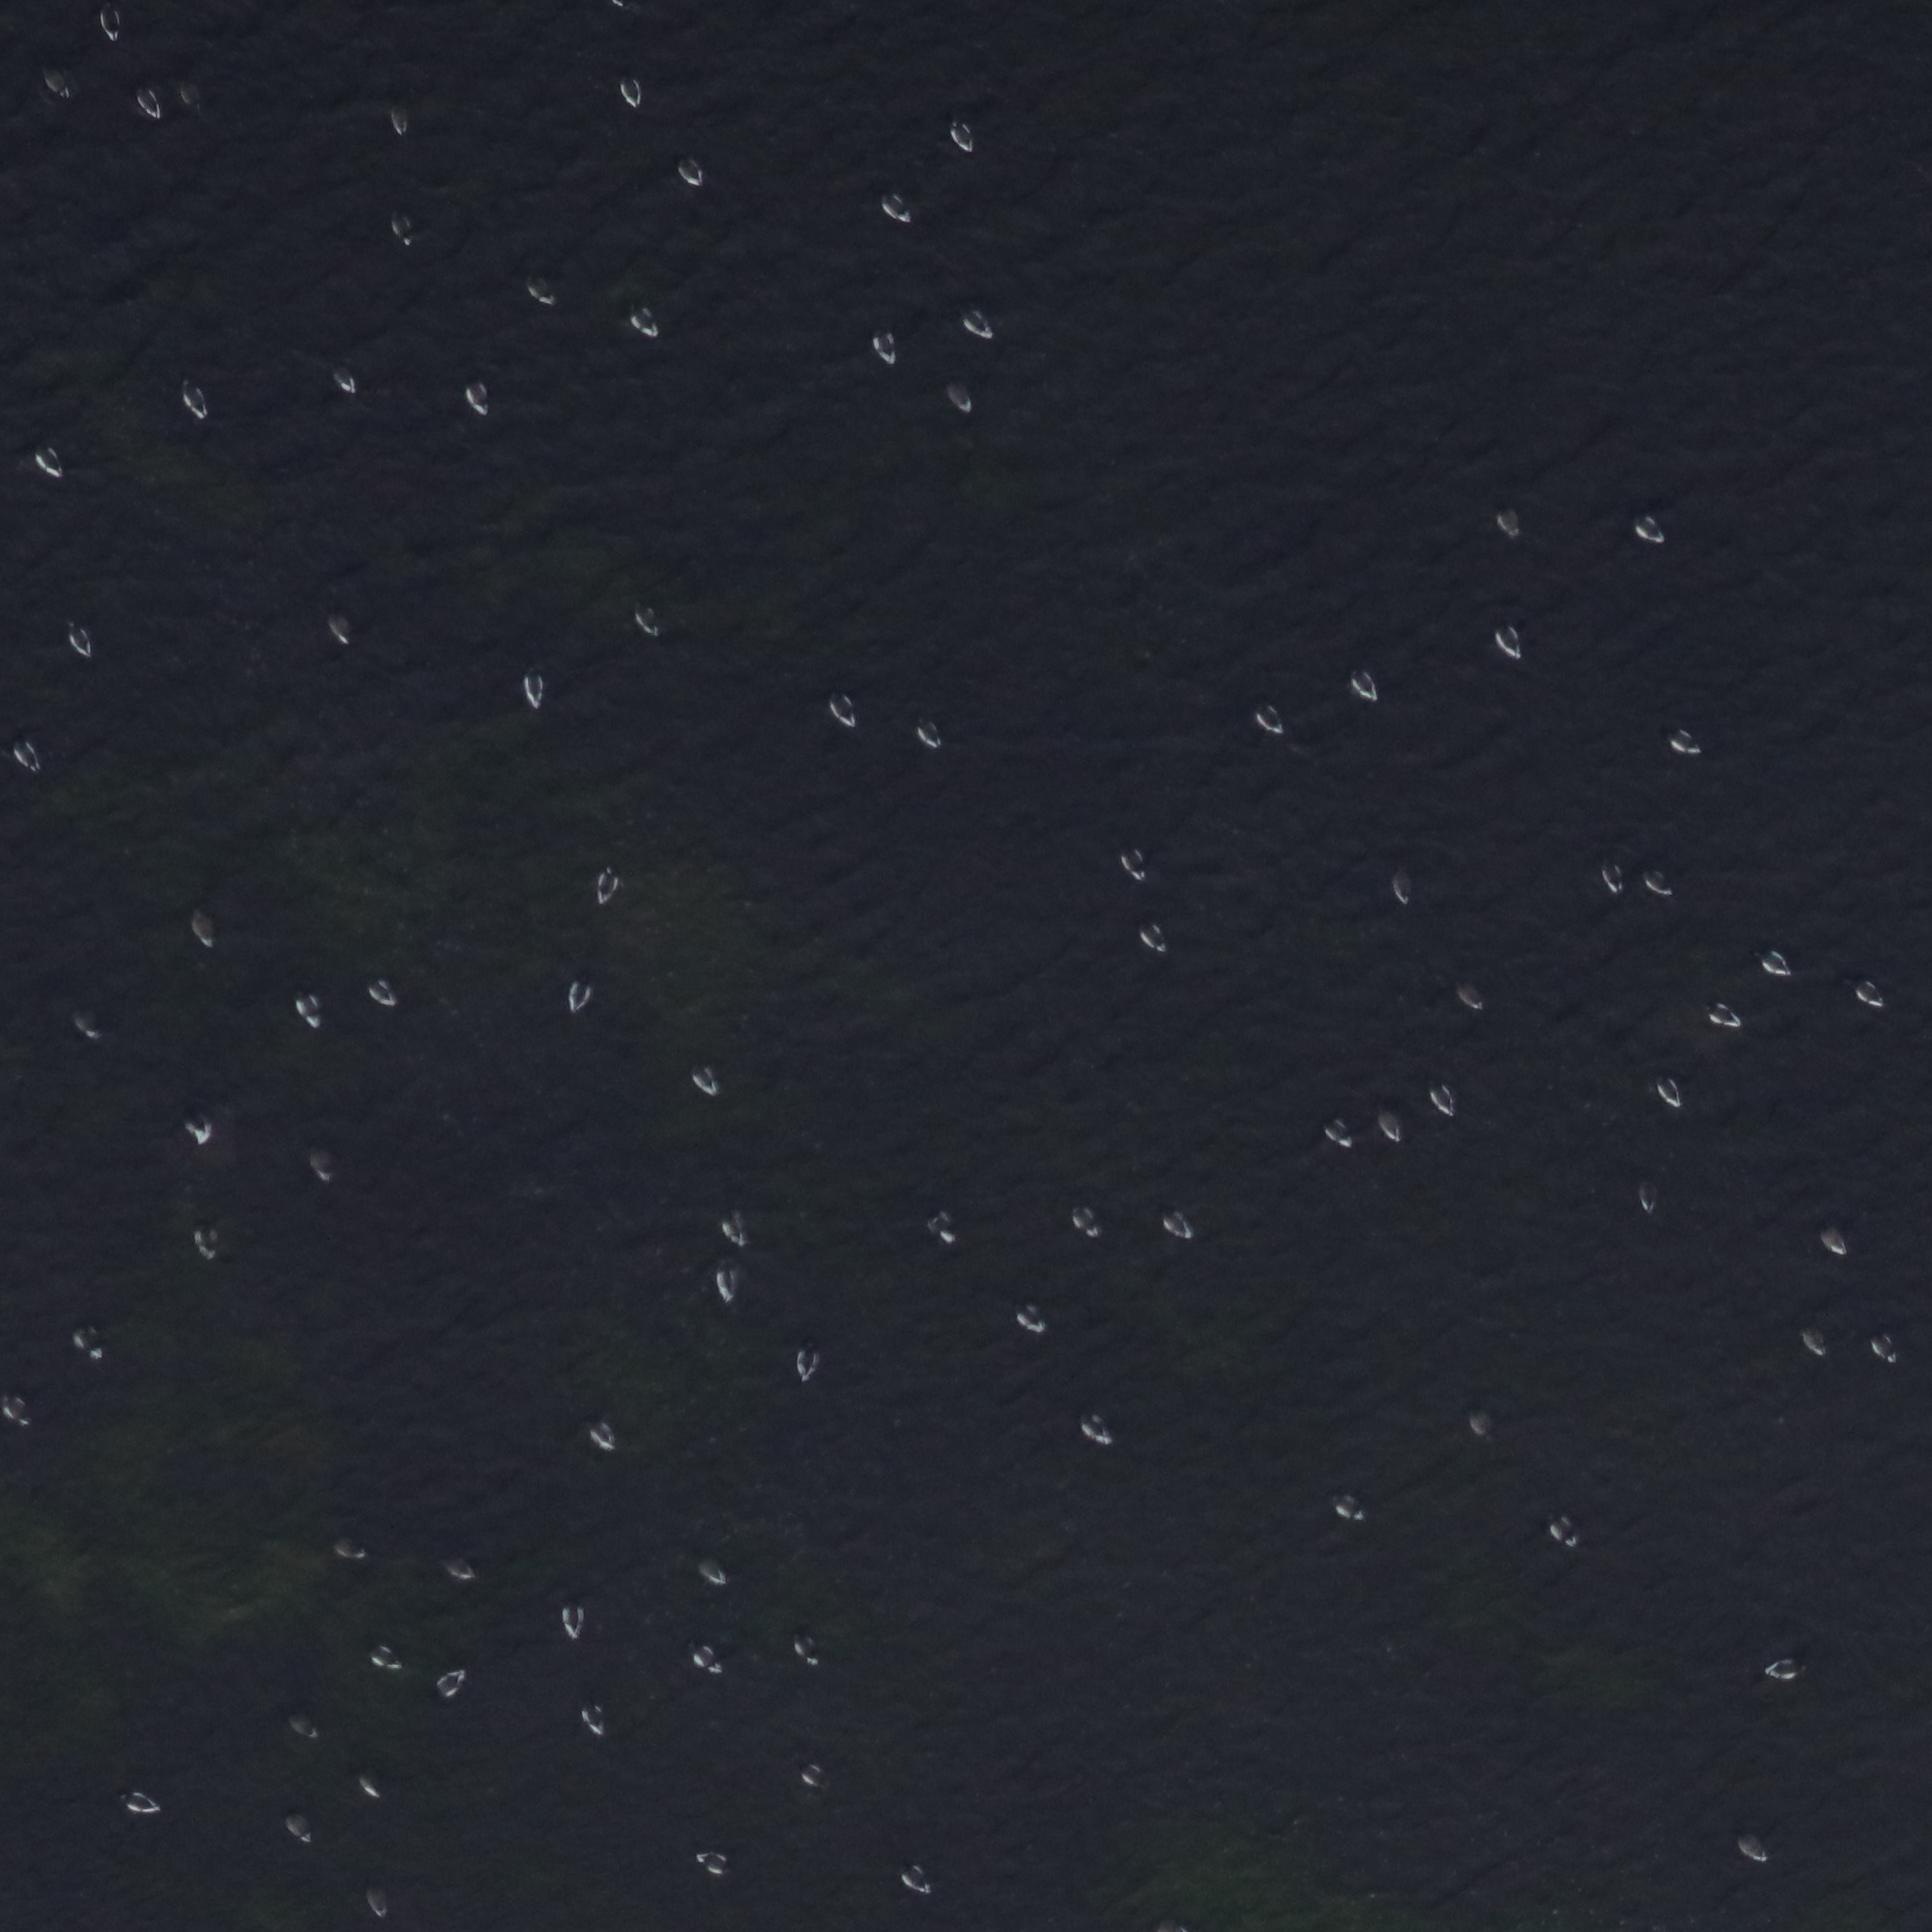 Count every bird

93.